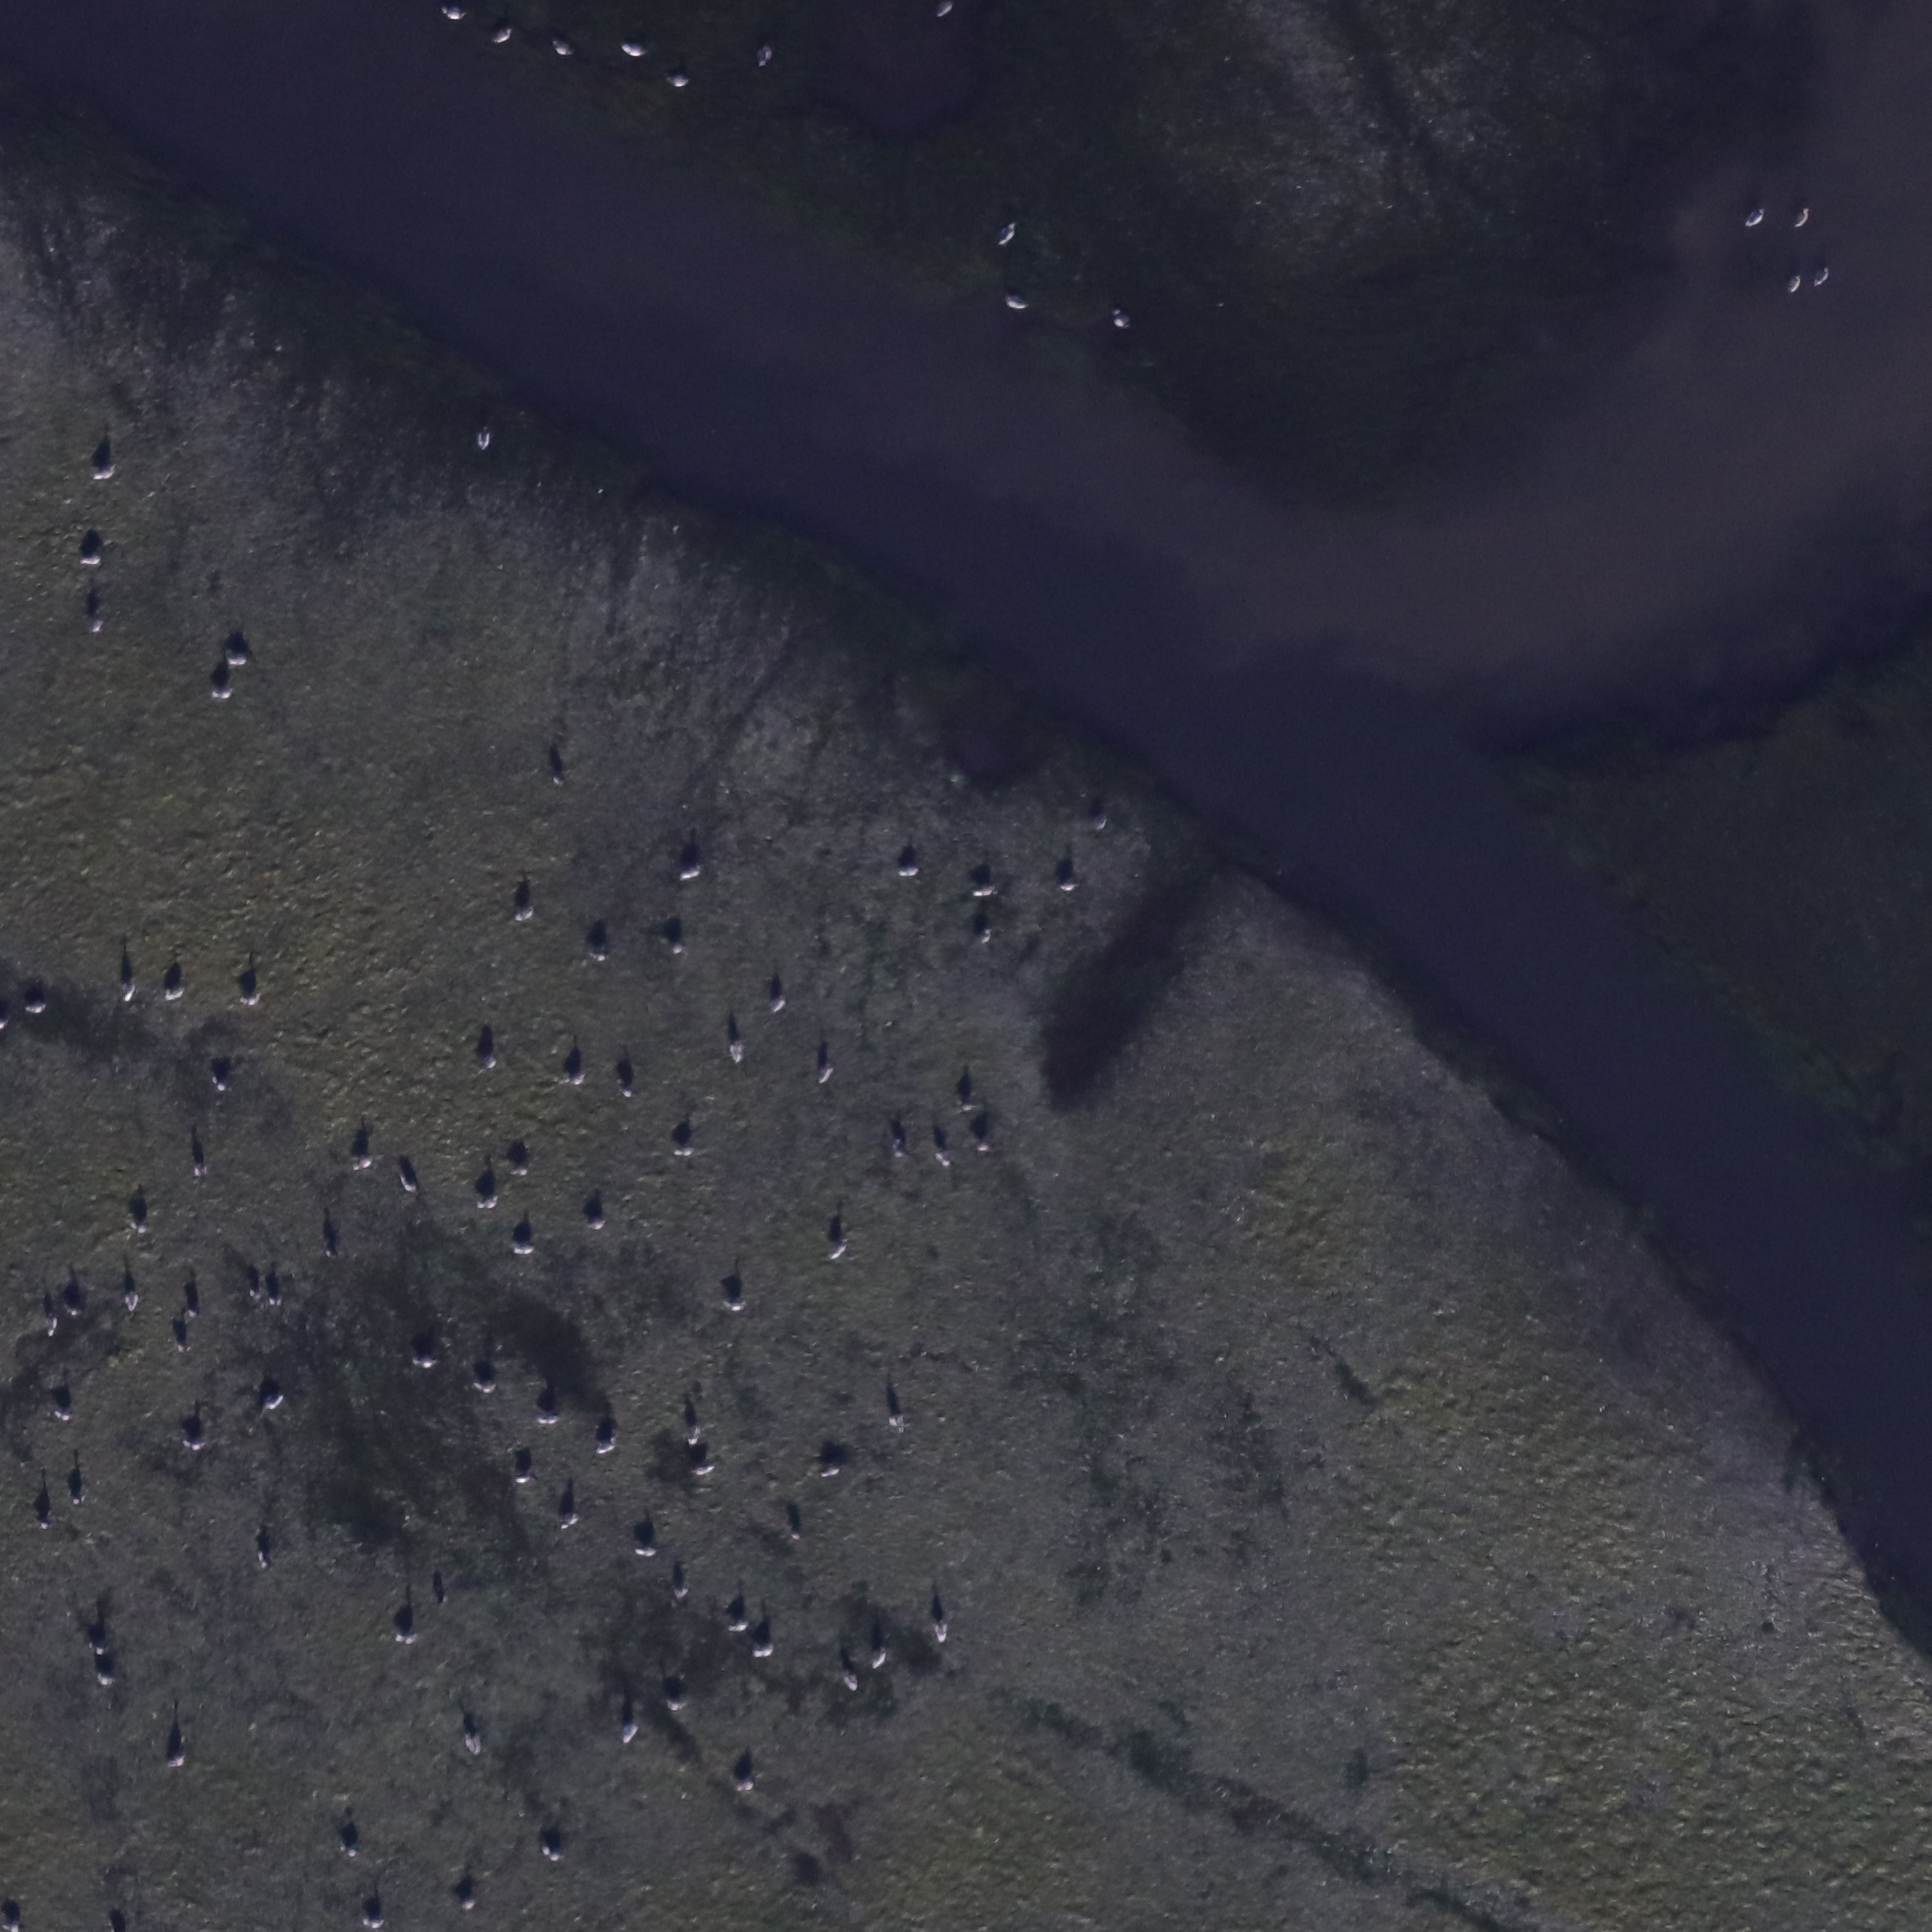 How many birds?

103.